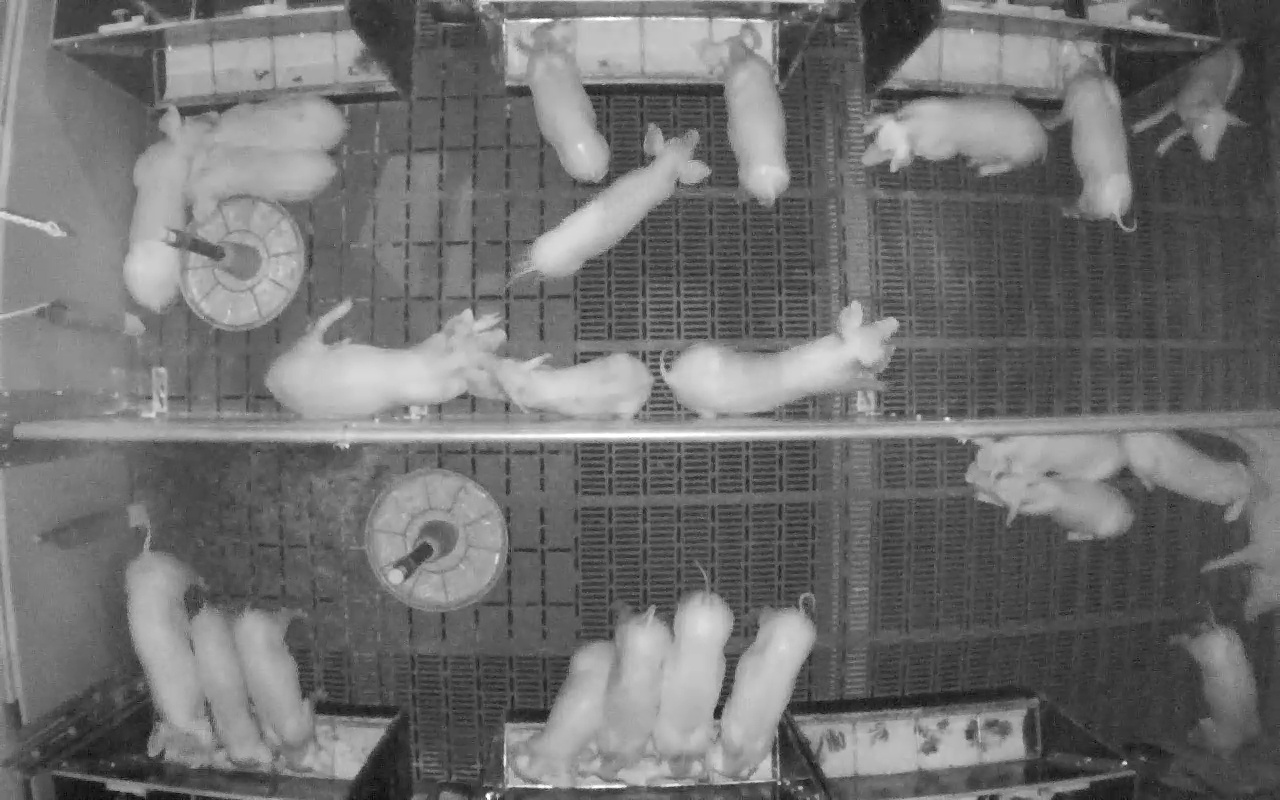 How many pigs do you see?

24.